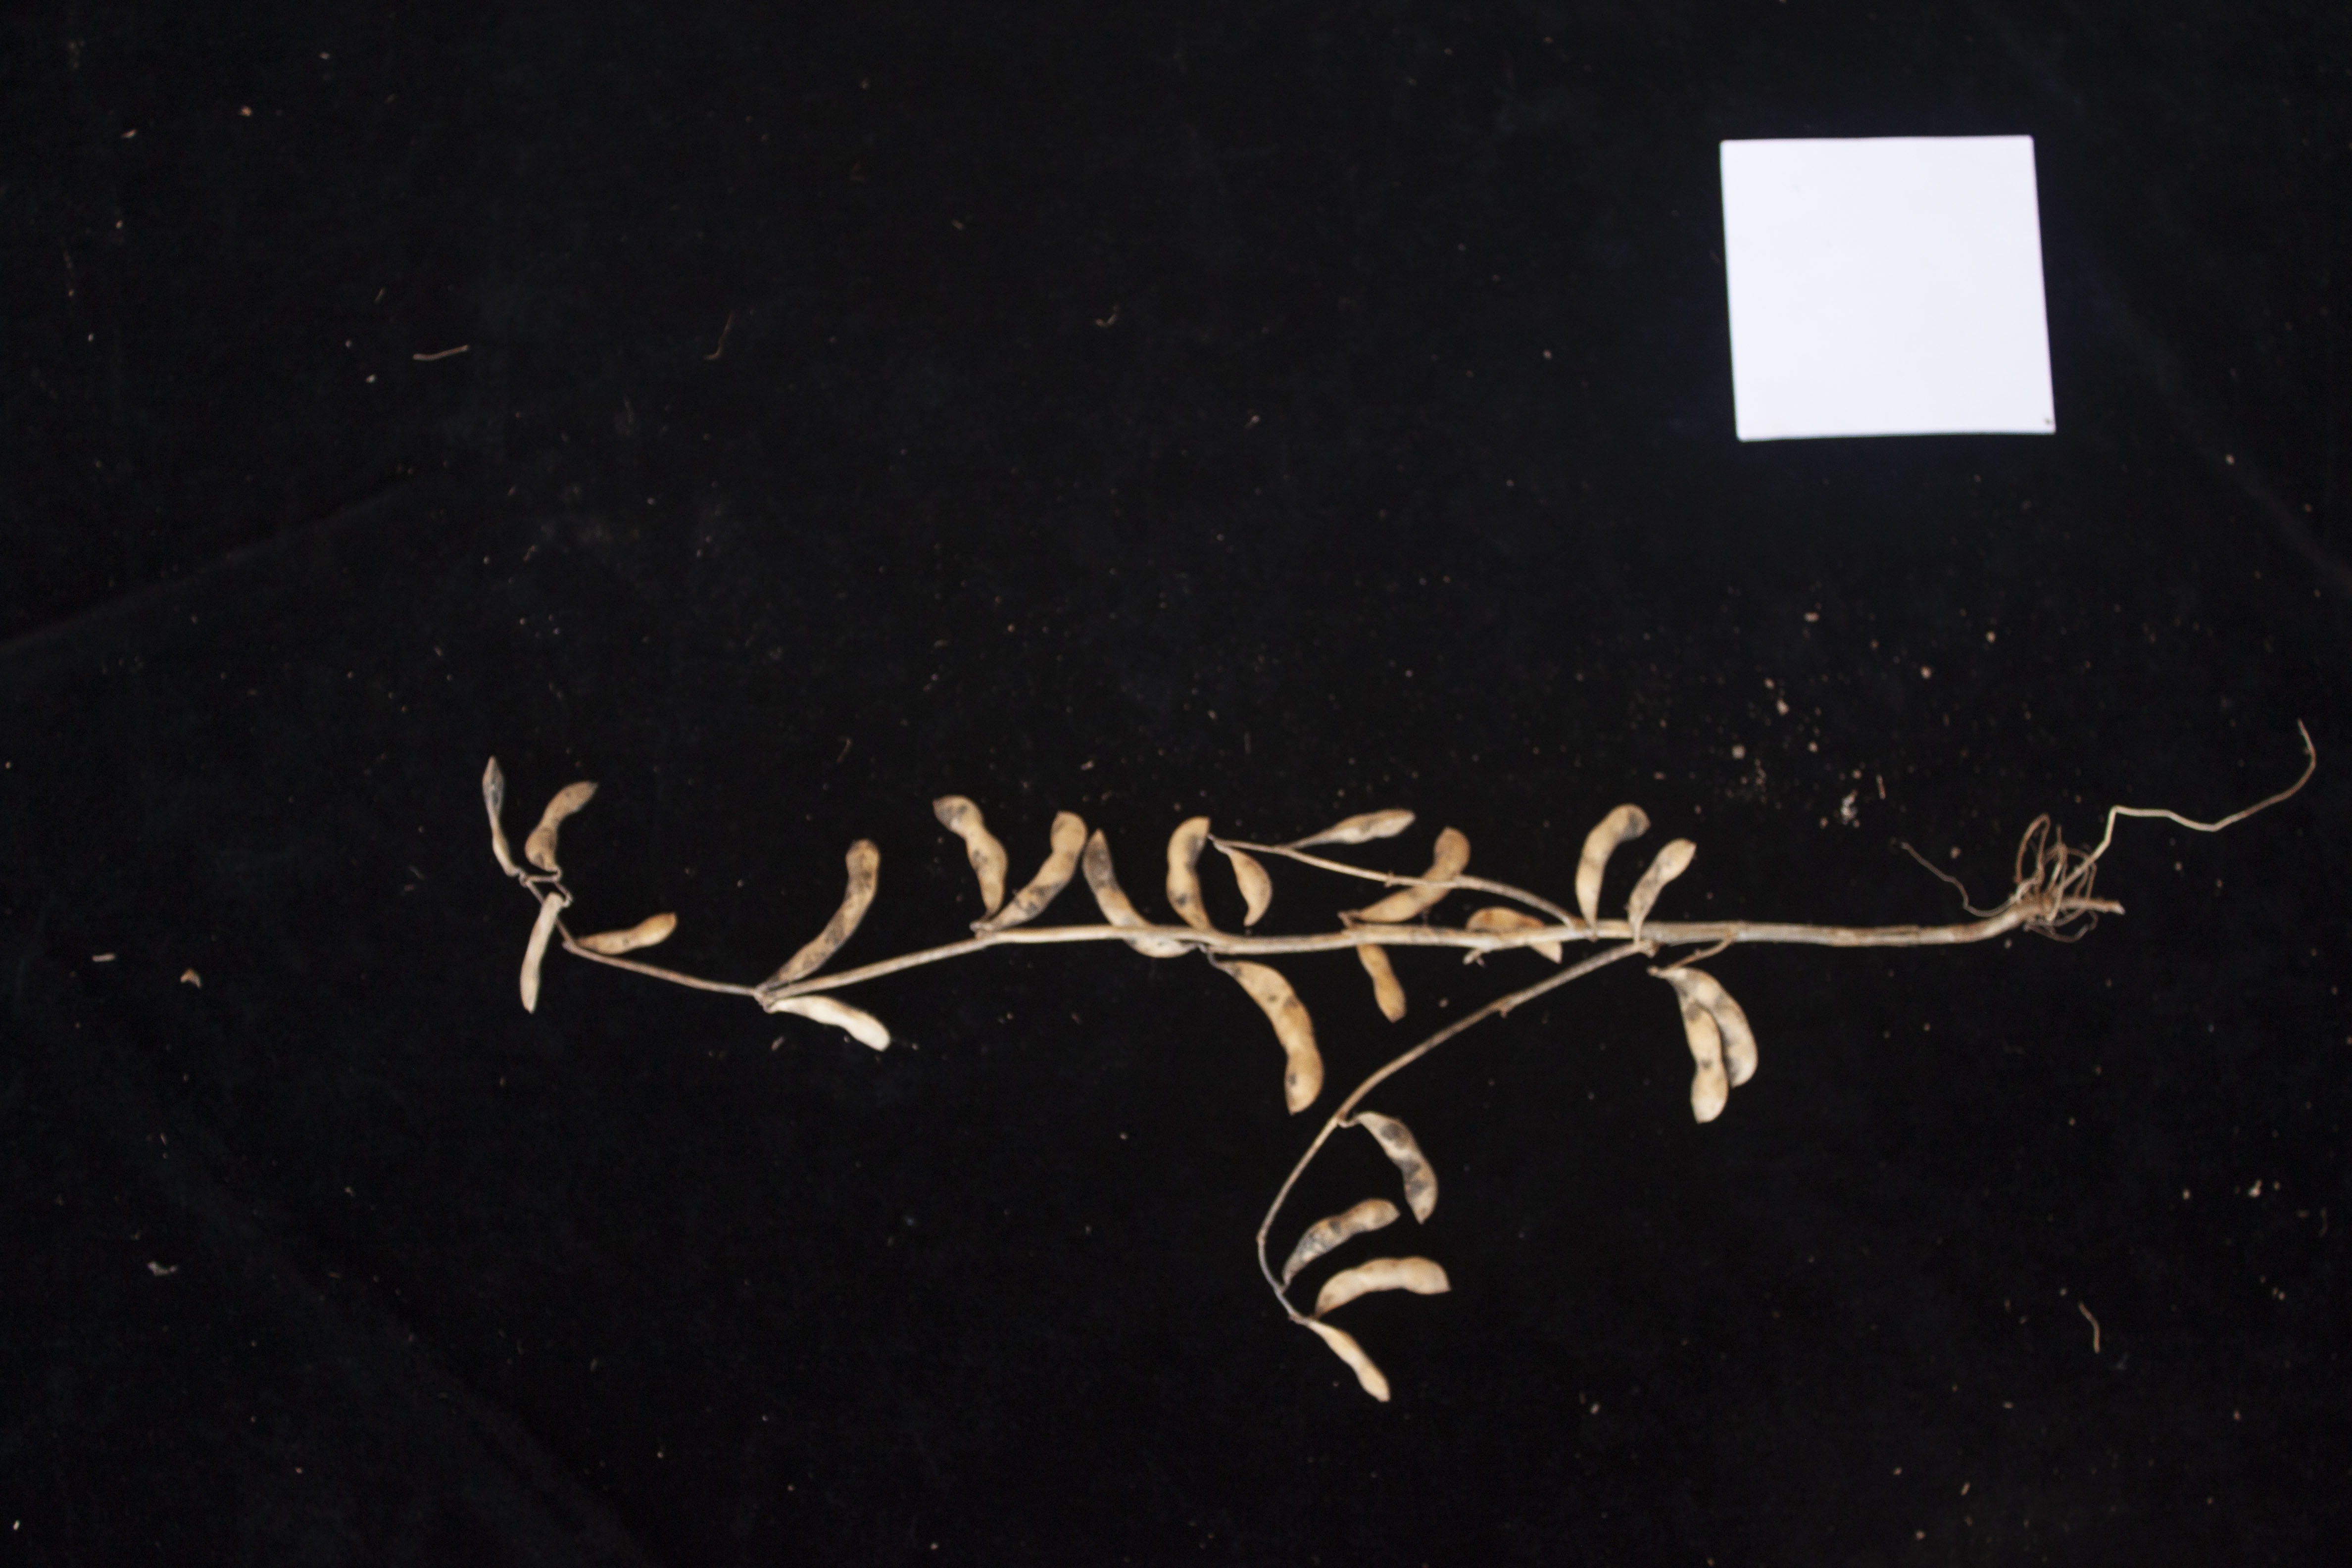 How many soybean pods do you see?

23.